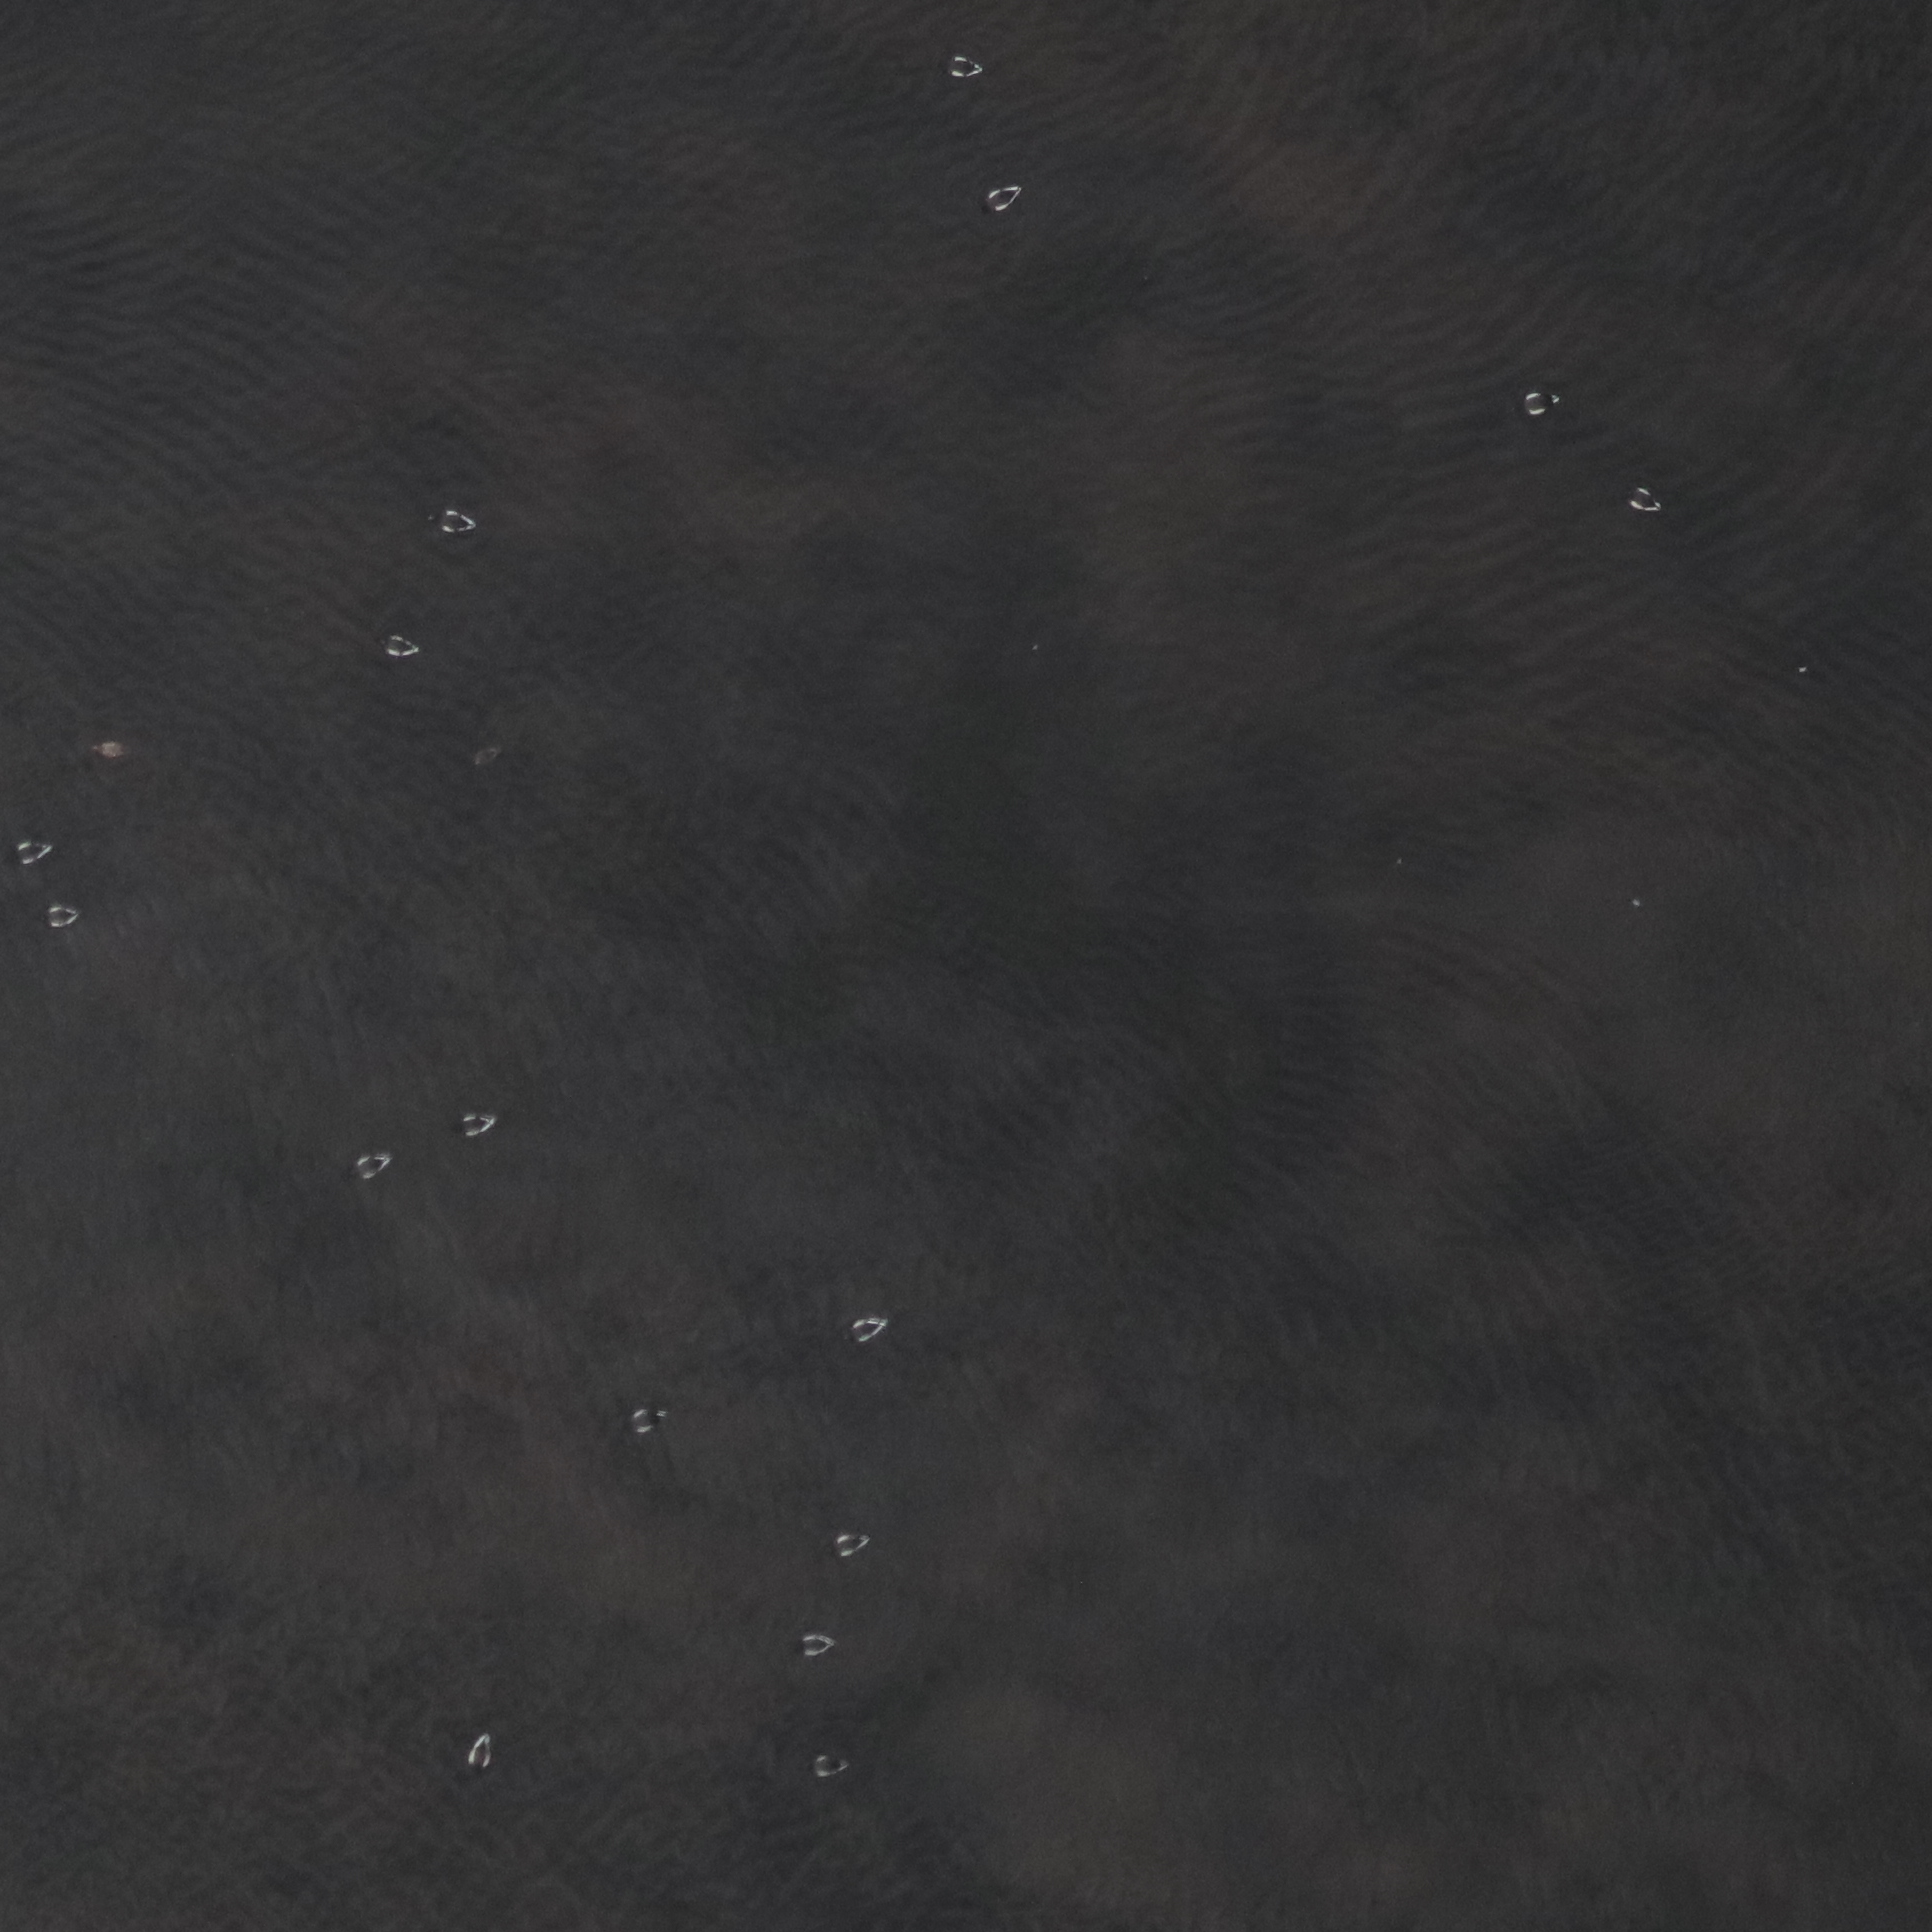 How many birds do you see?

18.